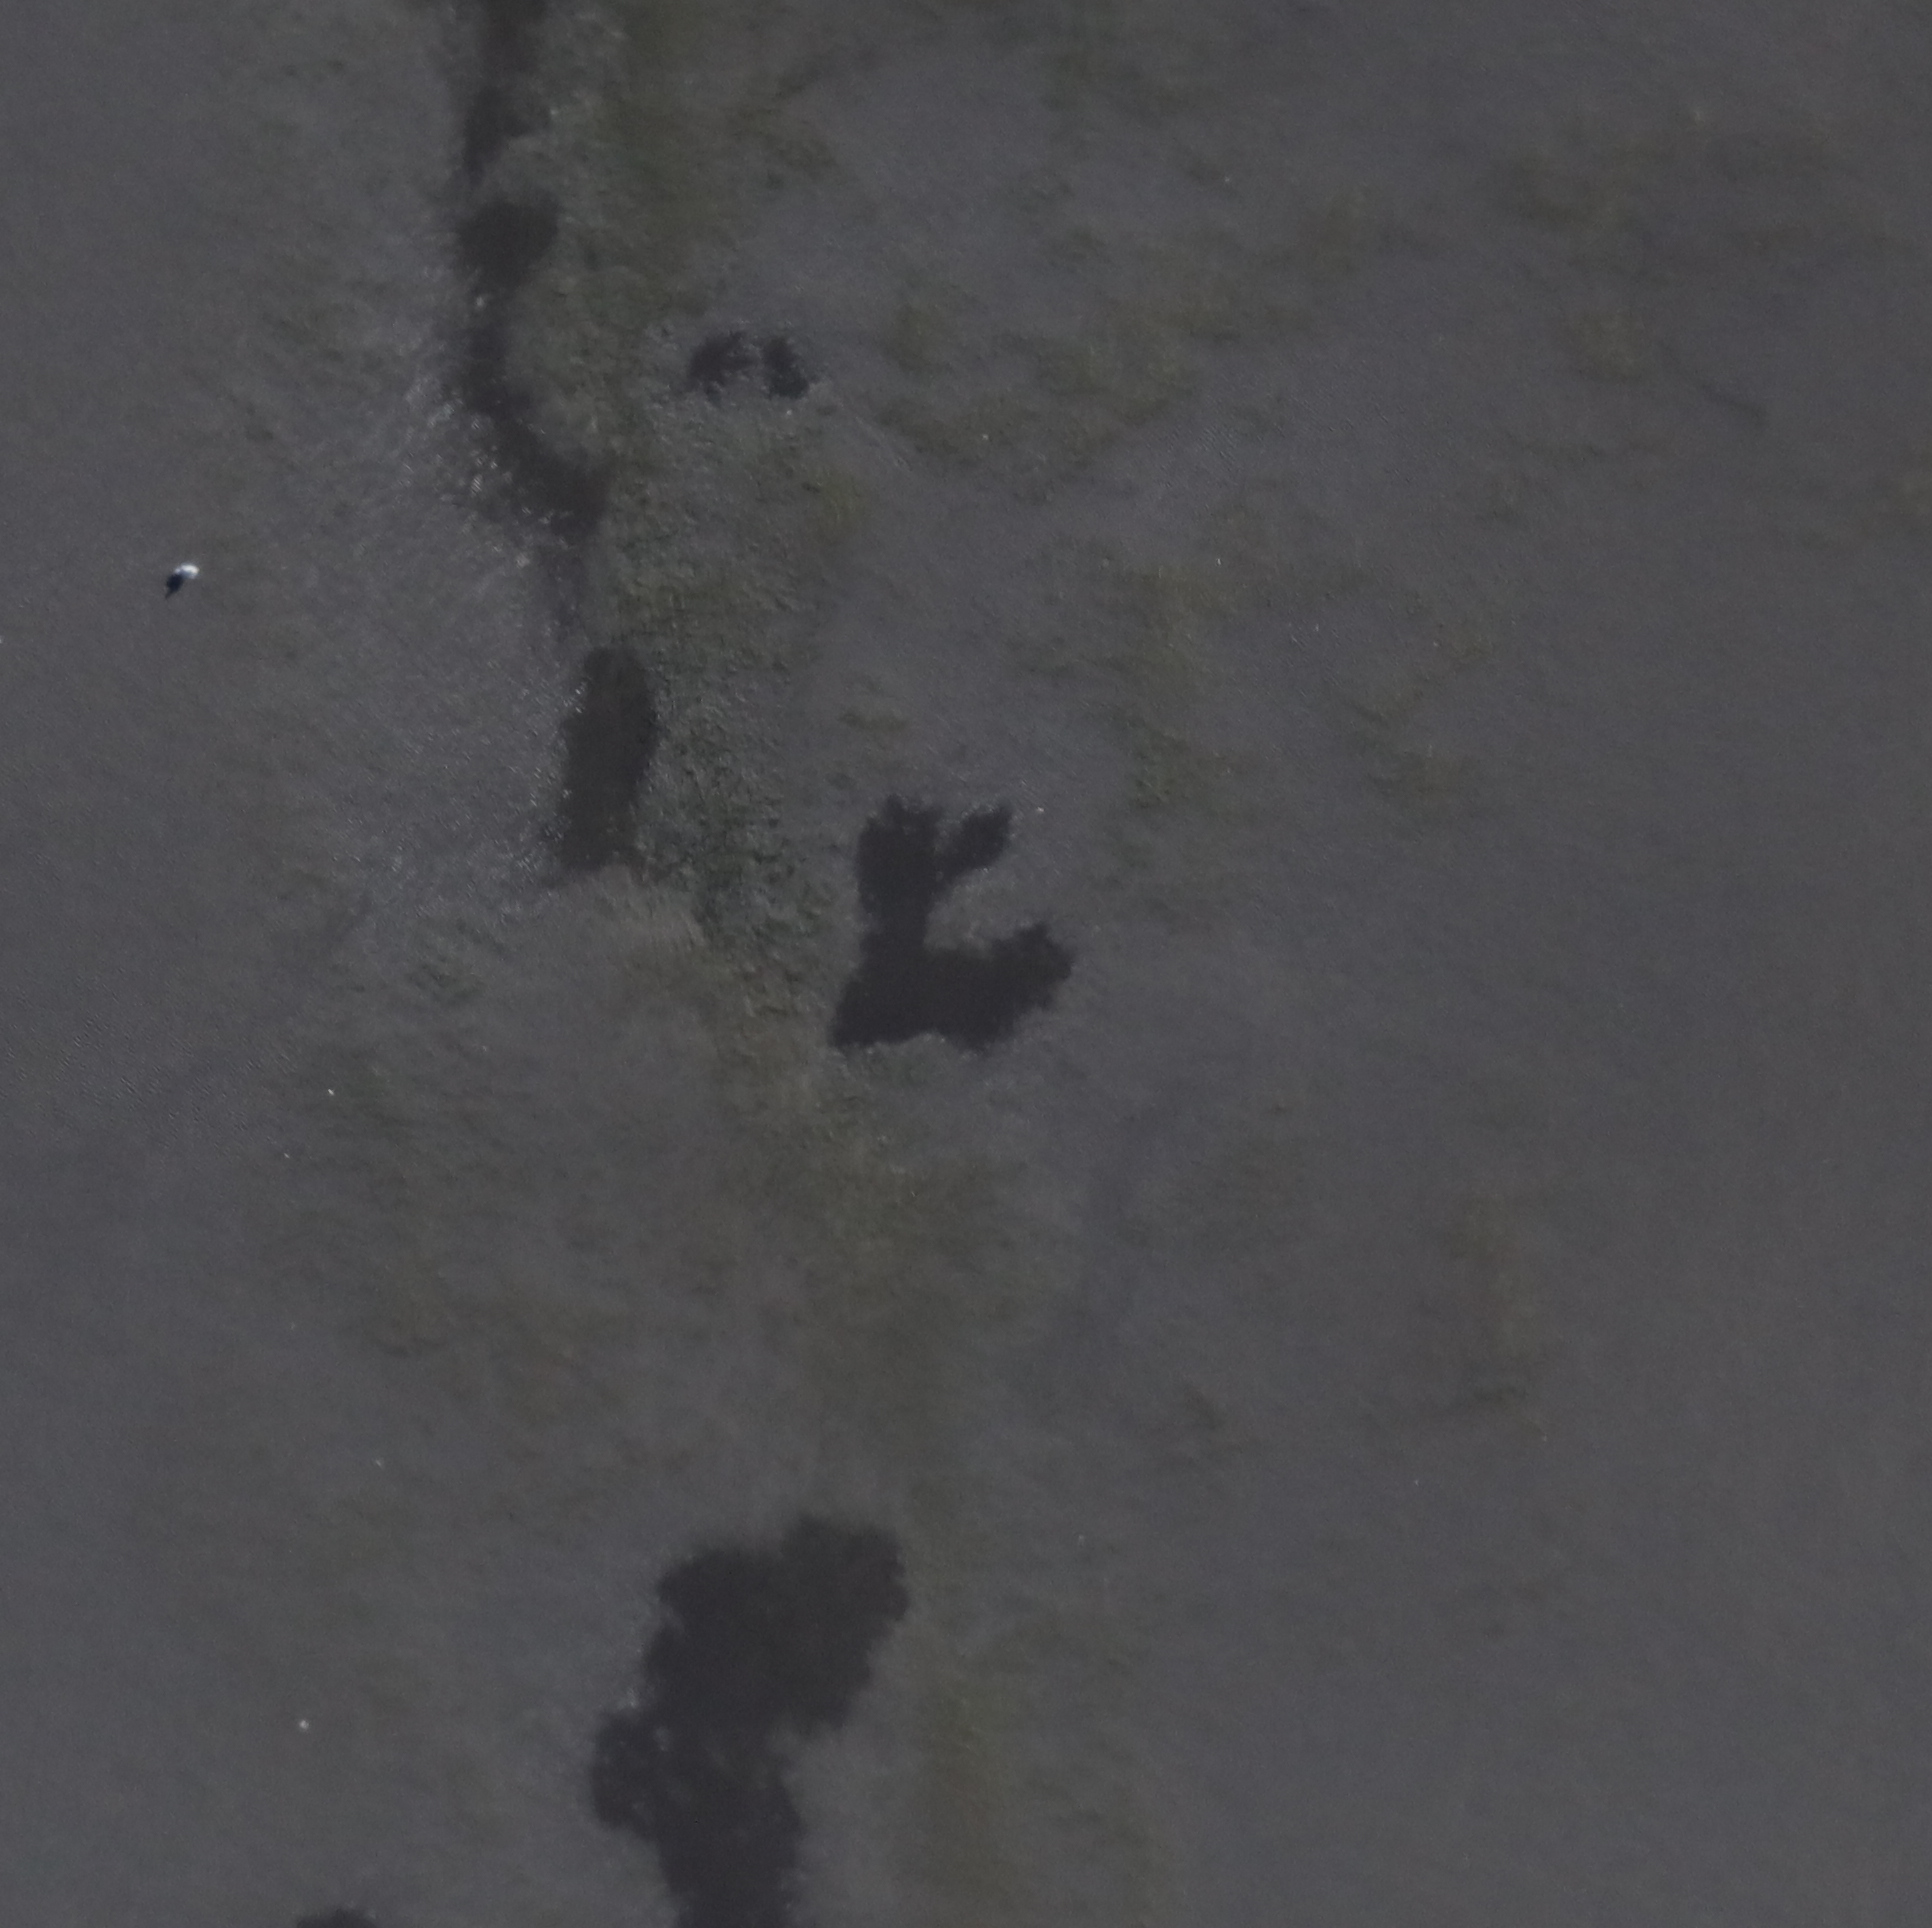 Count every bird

1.